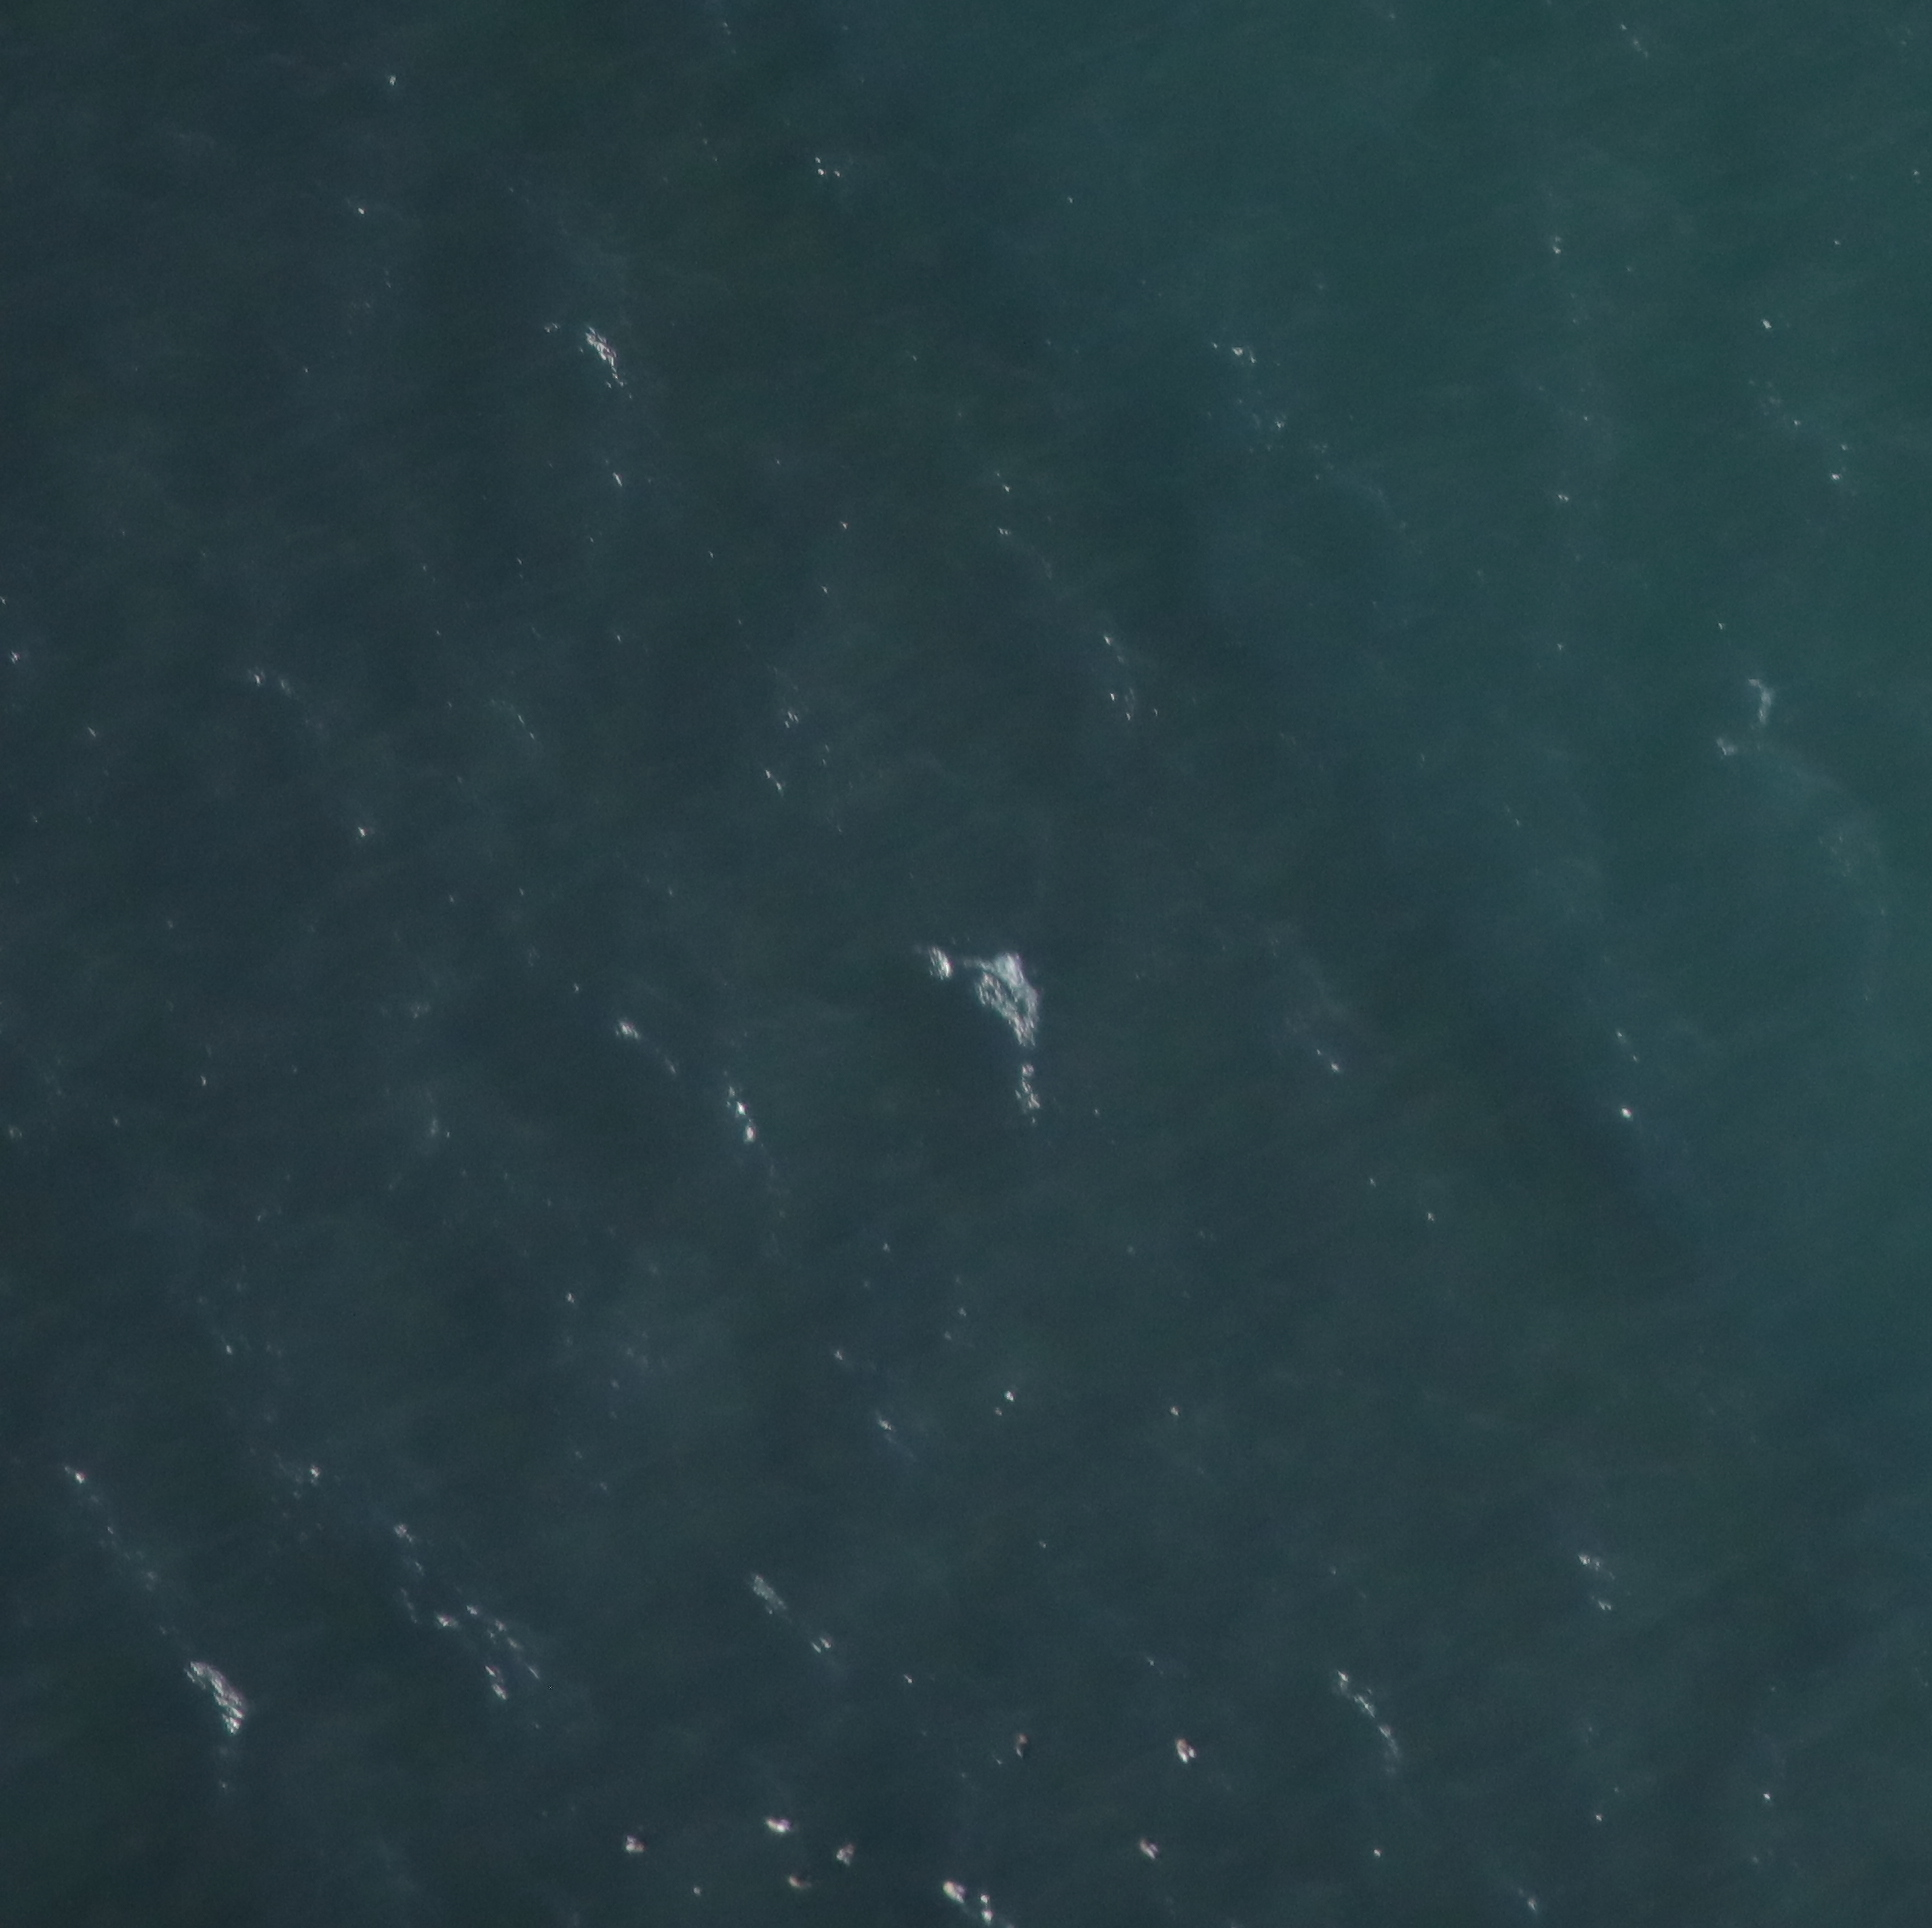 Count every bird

9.